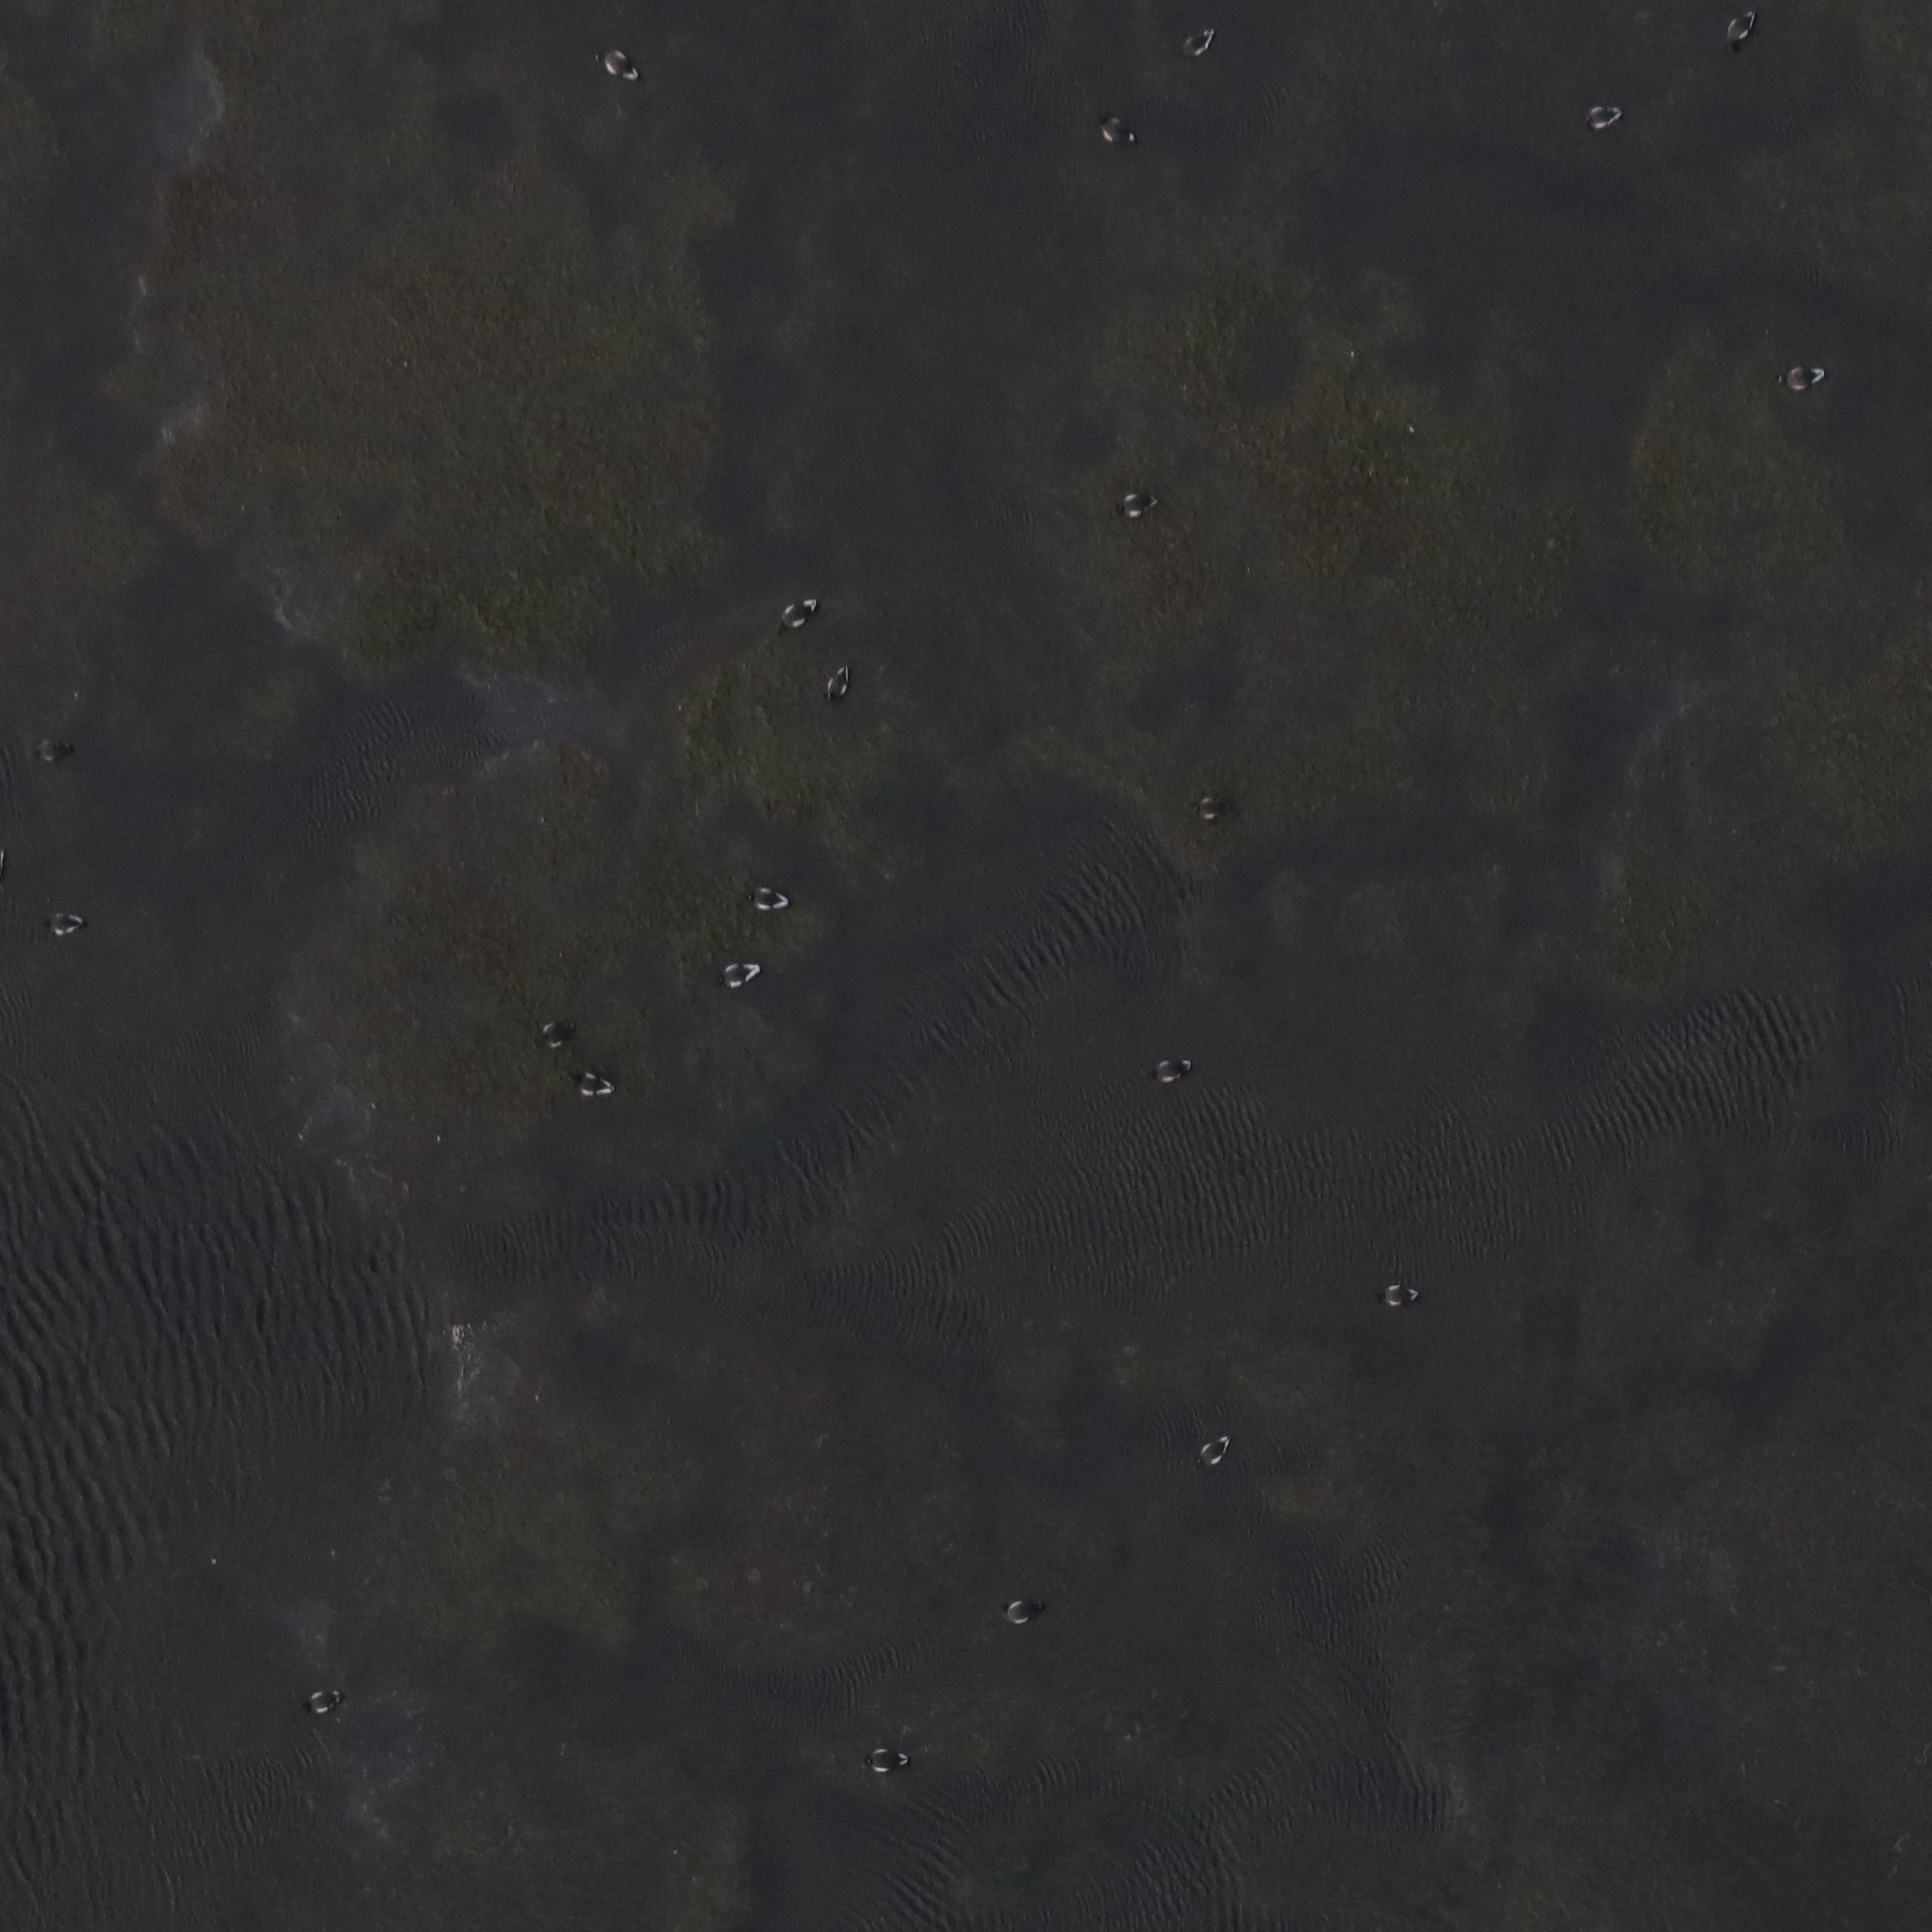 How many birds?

22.